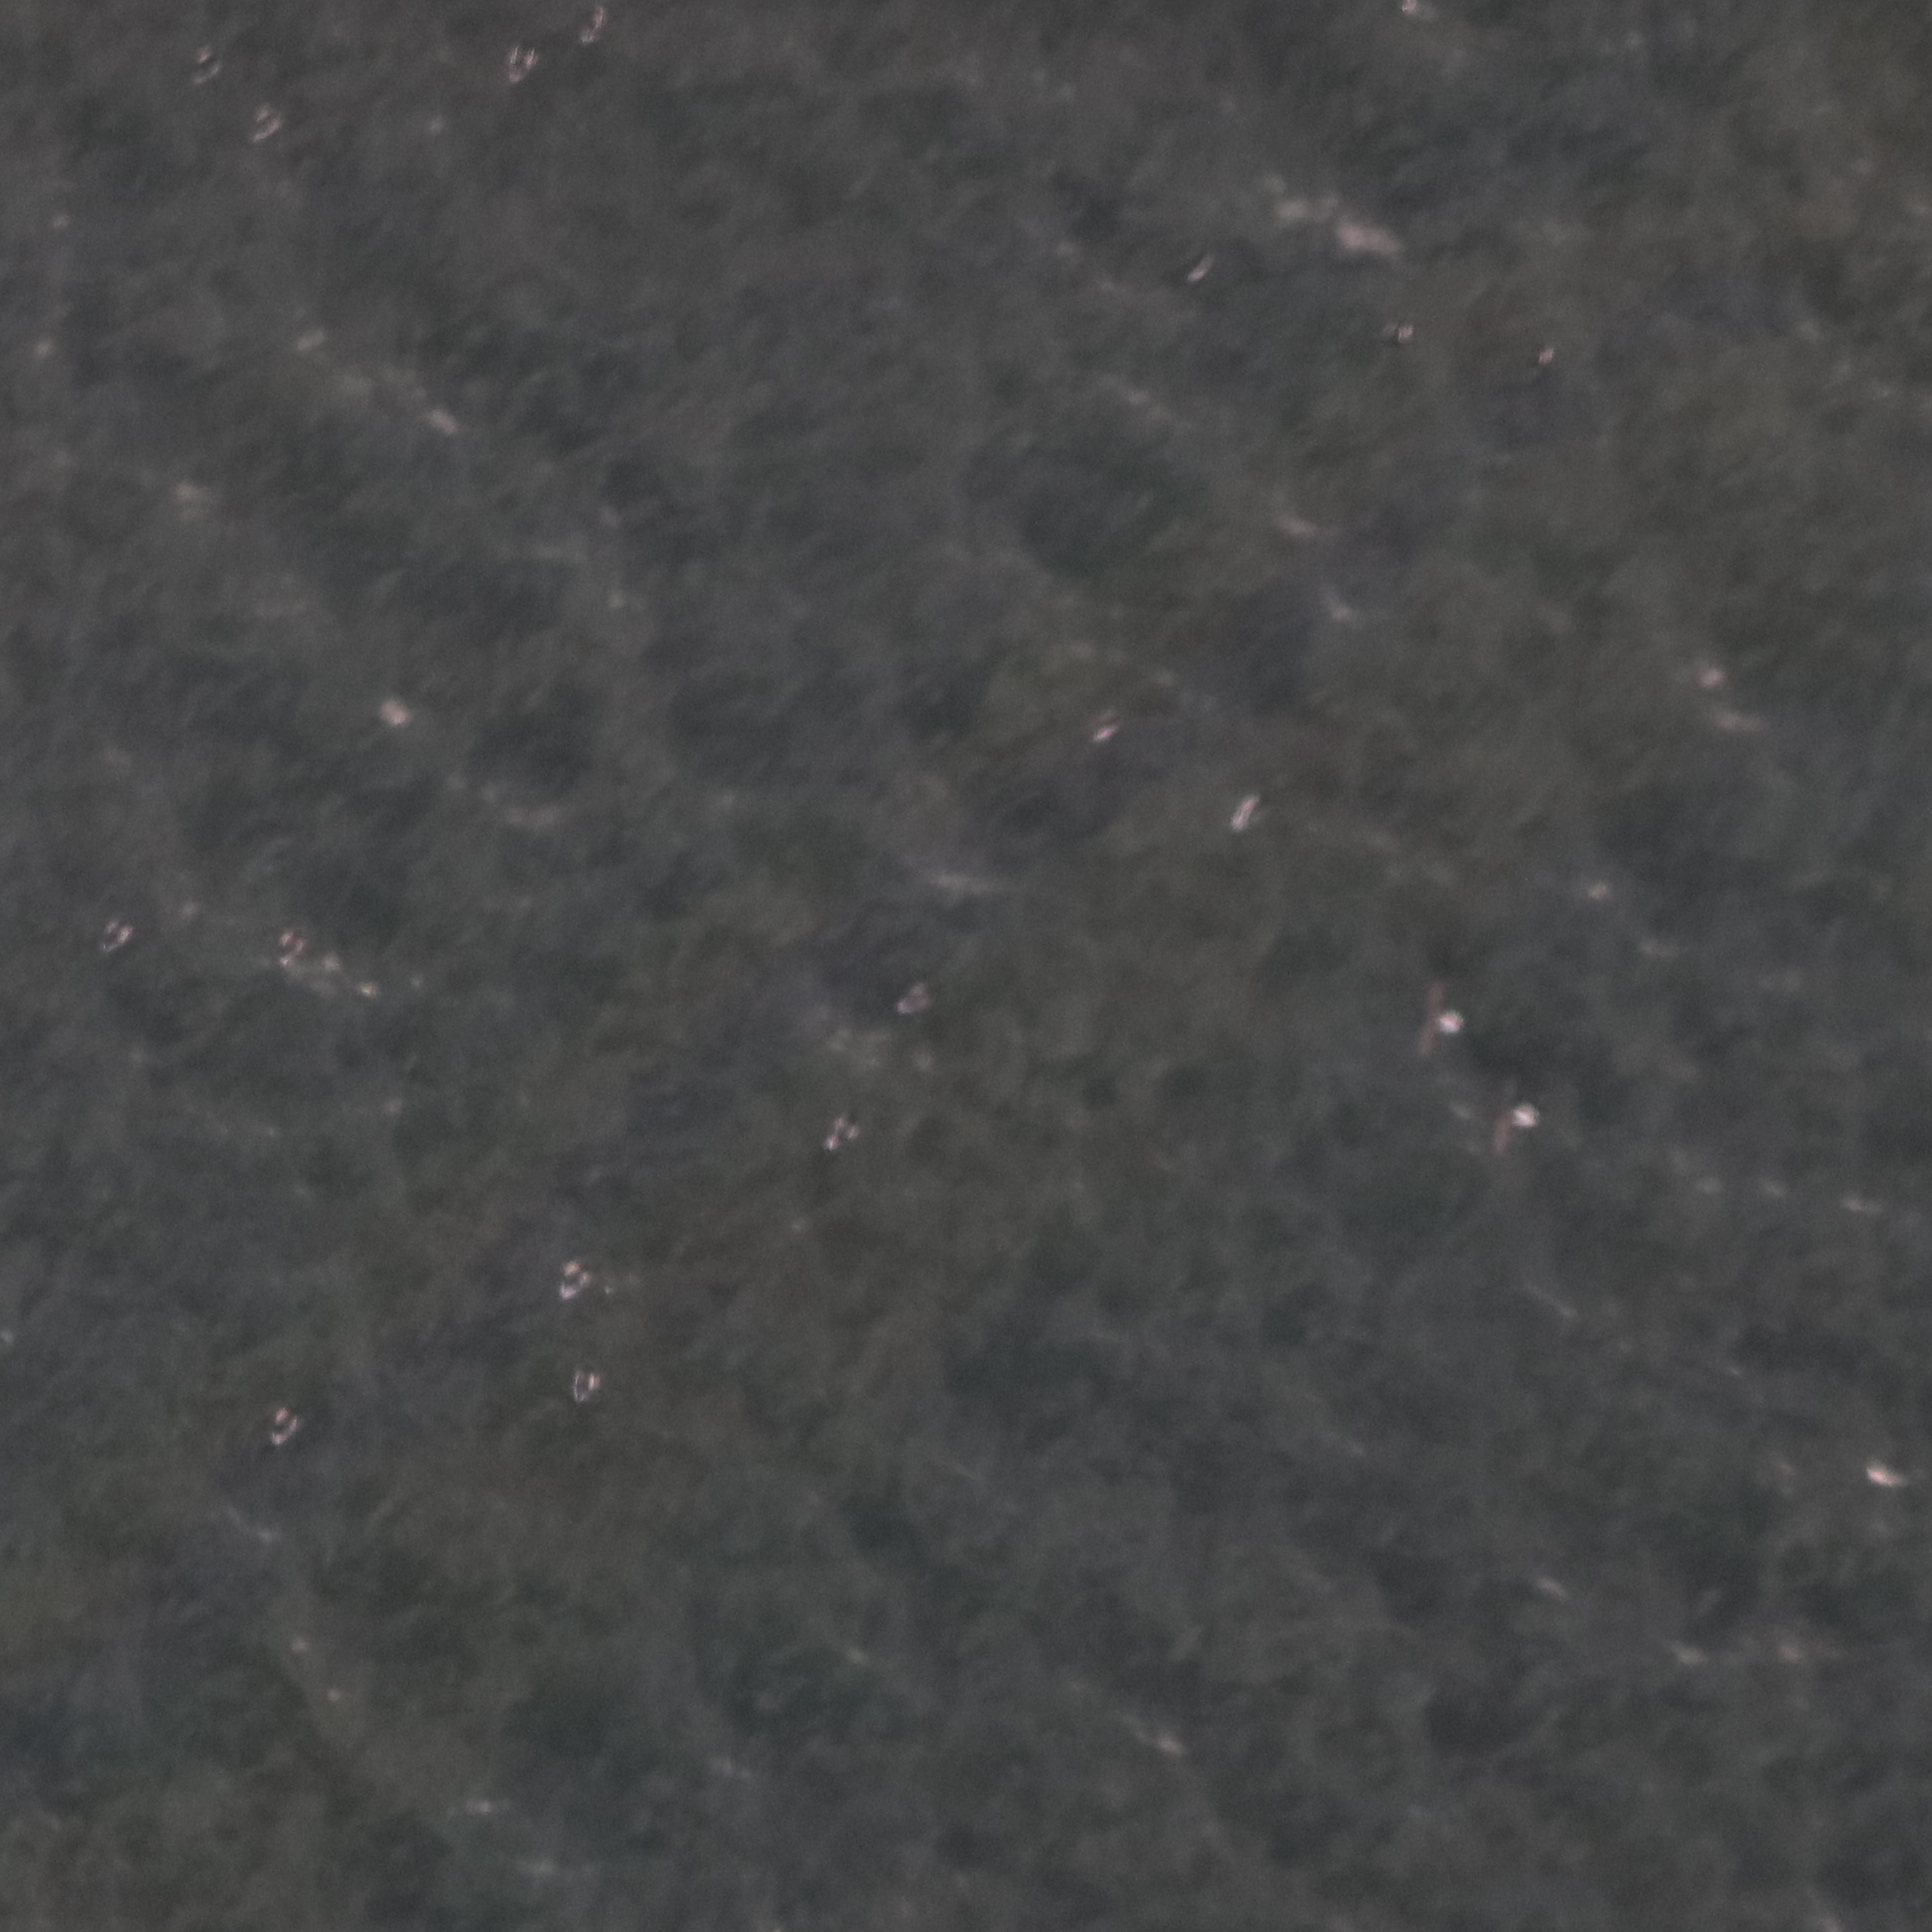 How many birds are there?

19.